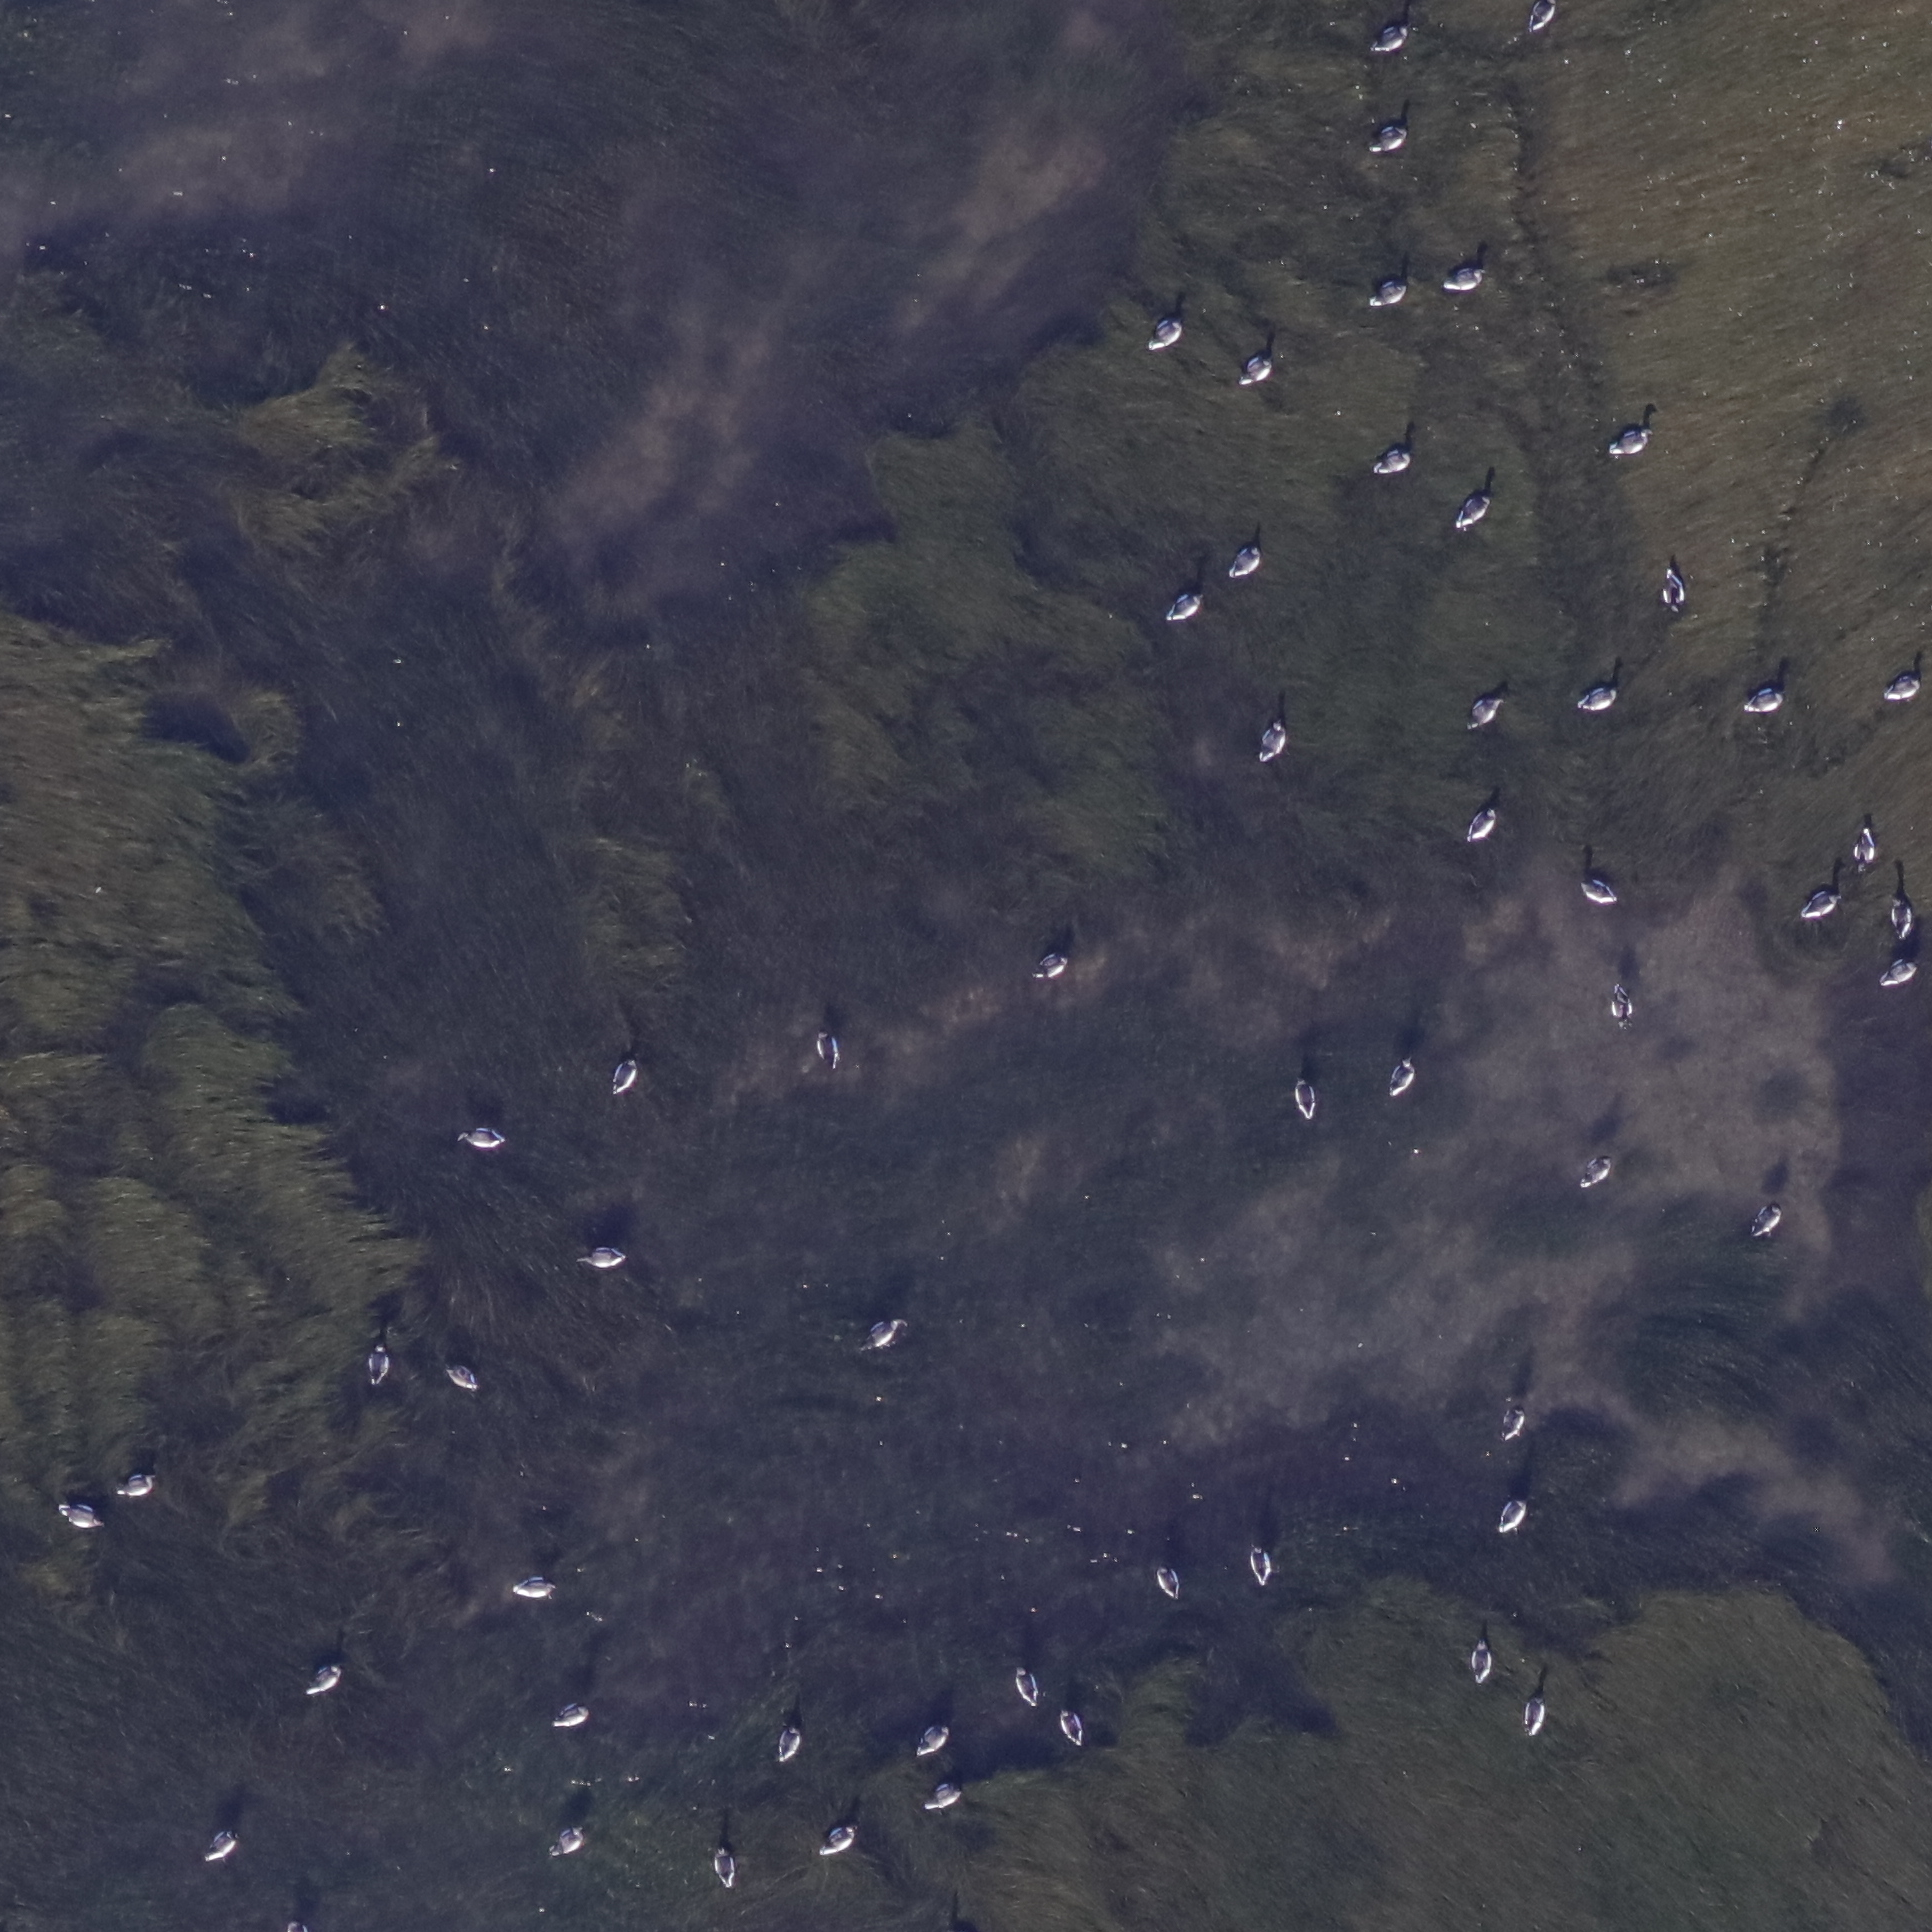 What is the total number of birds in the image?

57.